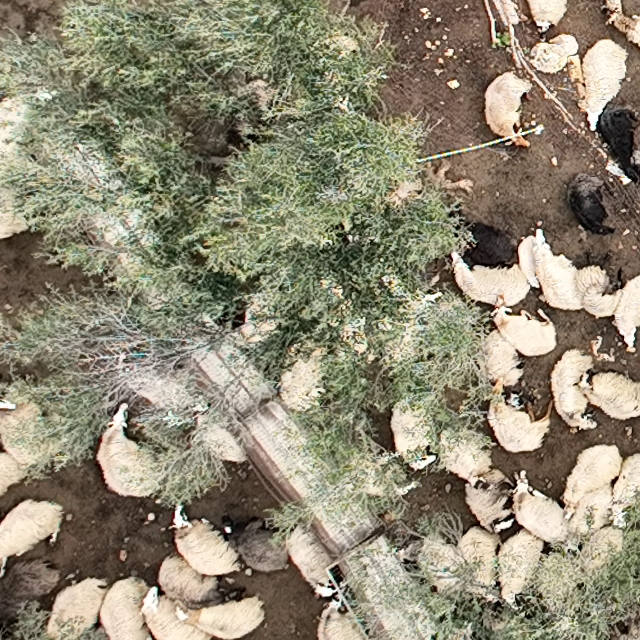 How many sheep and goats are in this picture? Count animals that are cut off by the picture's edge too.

48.